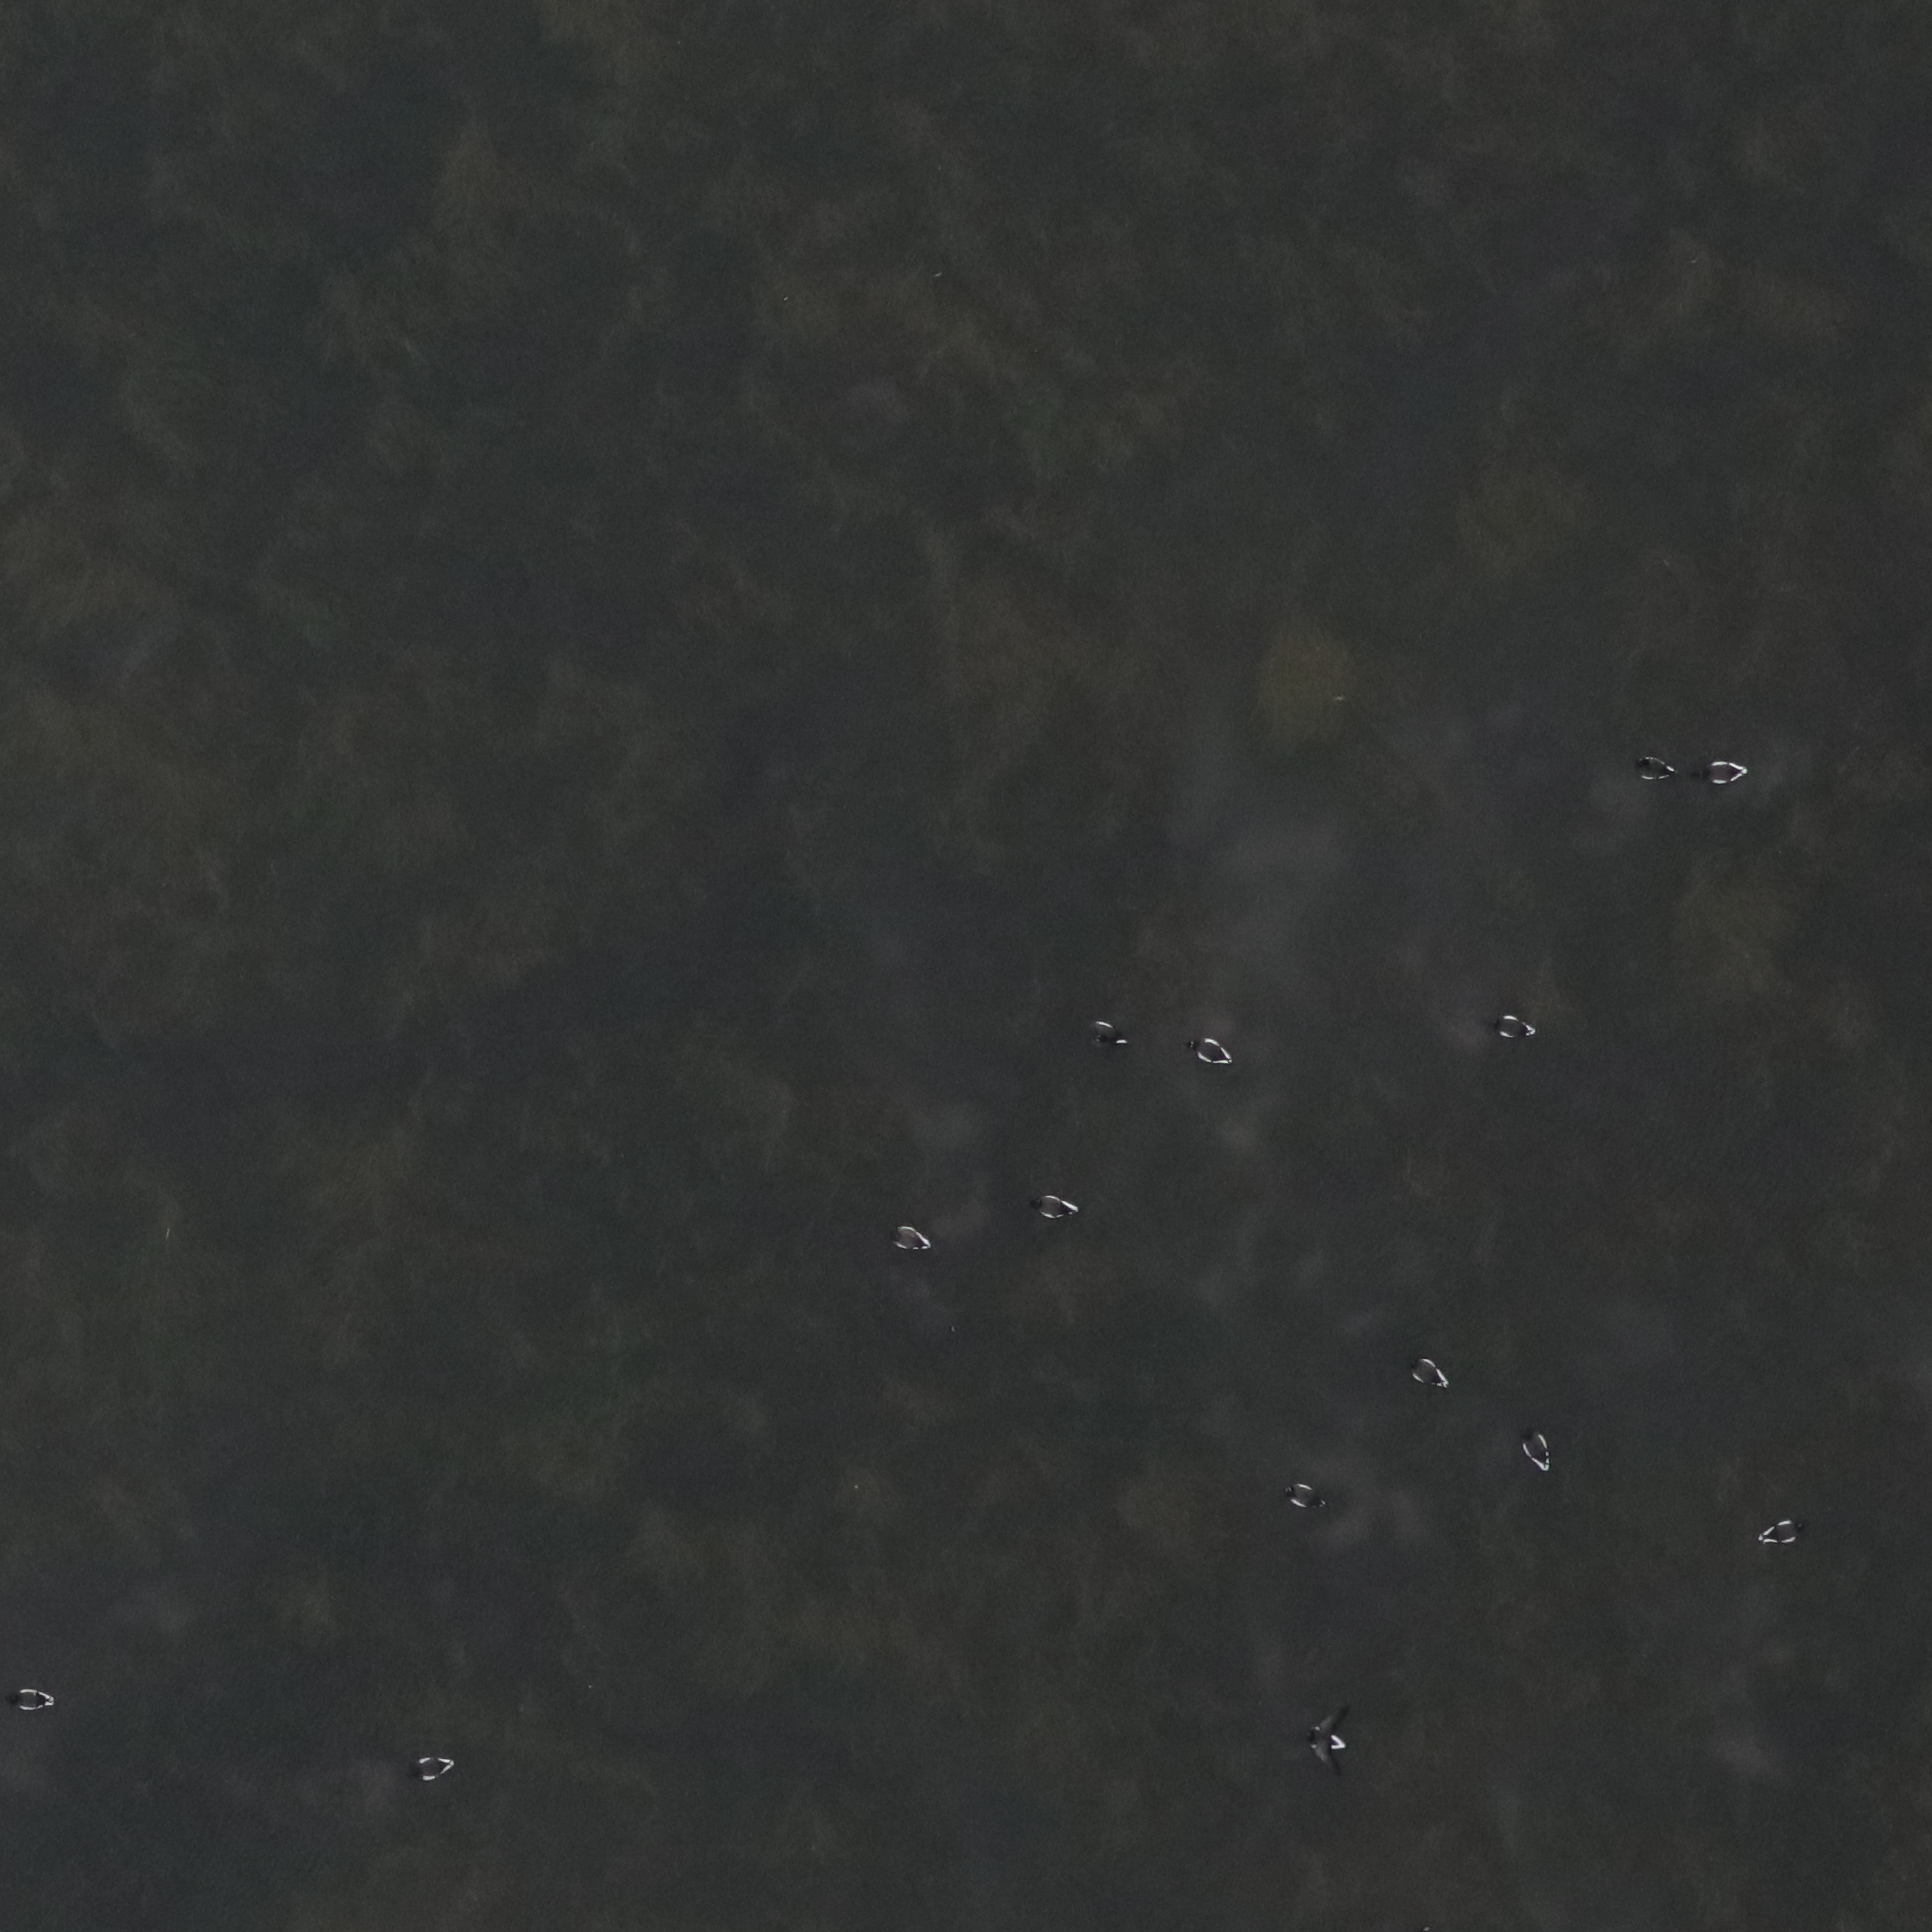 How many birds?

14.